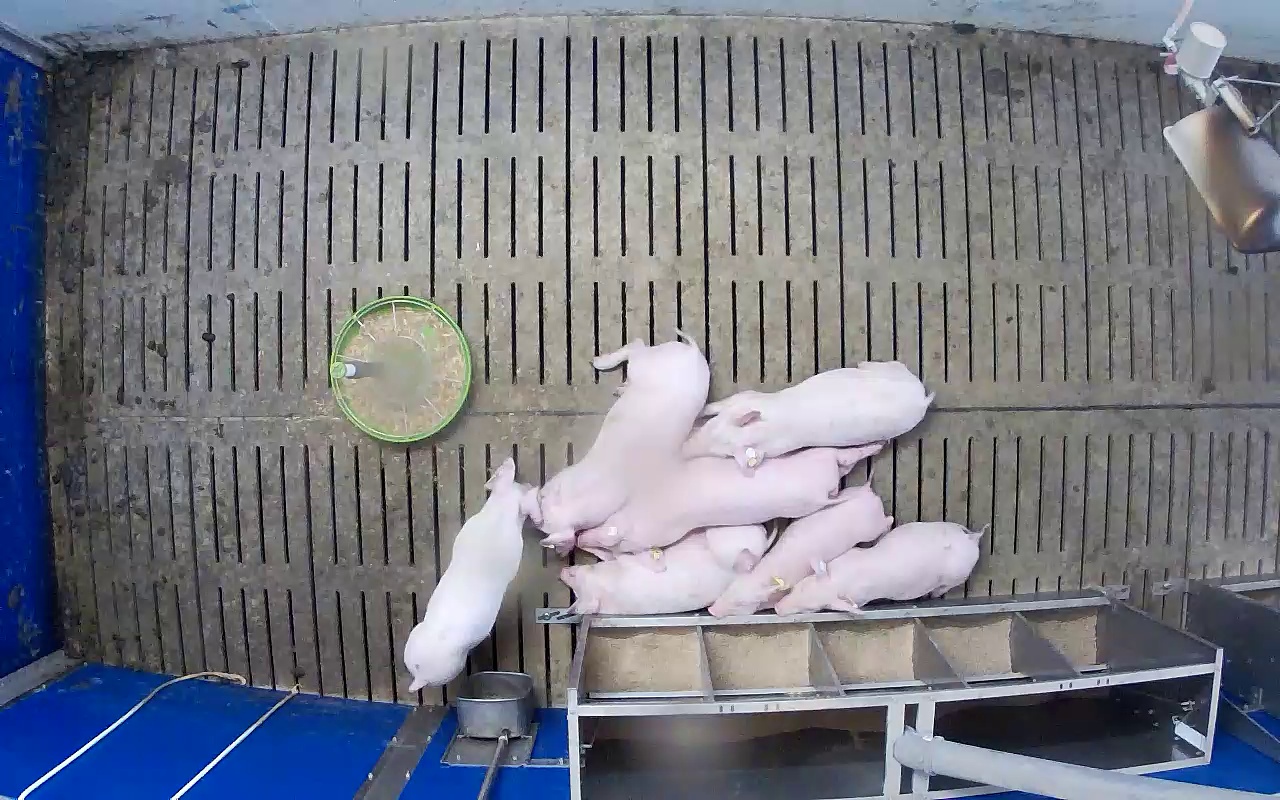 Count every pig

7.